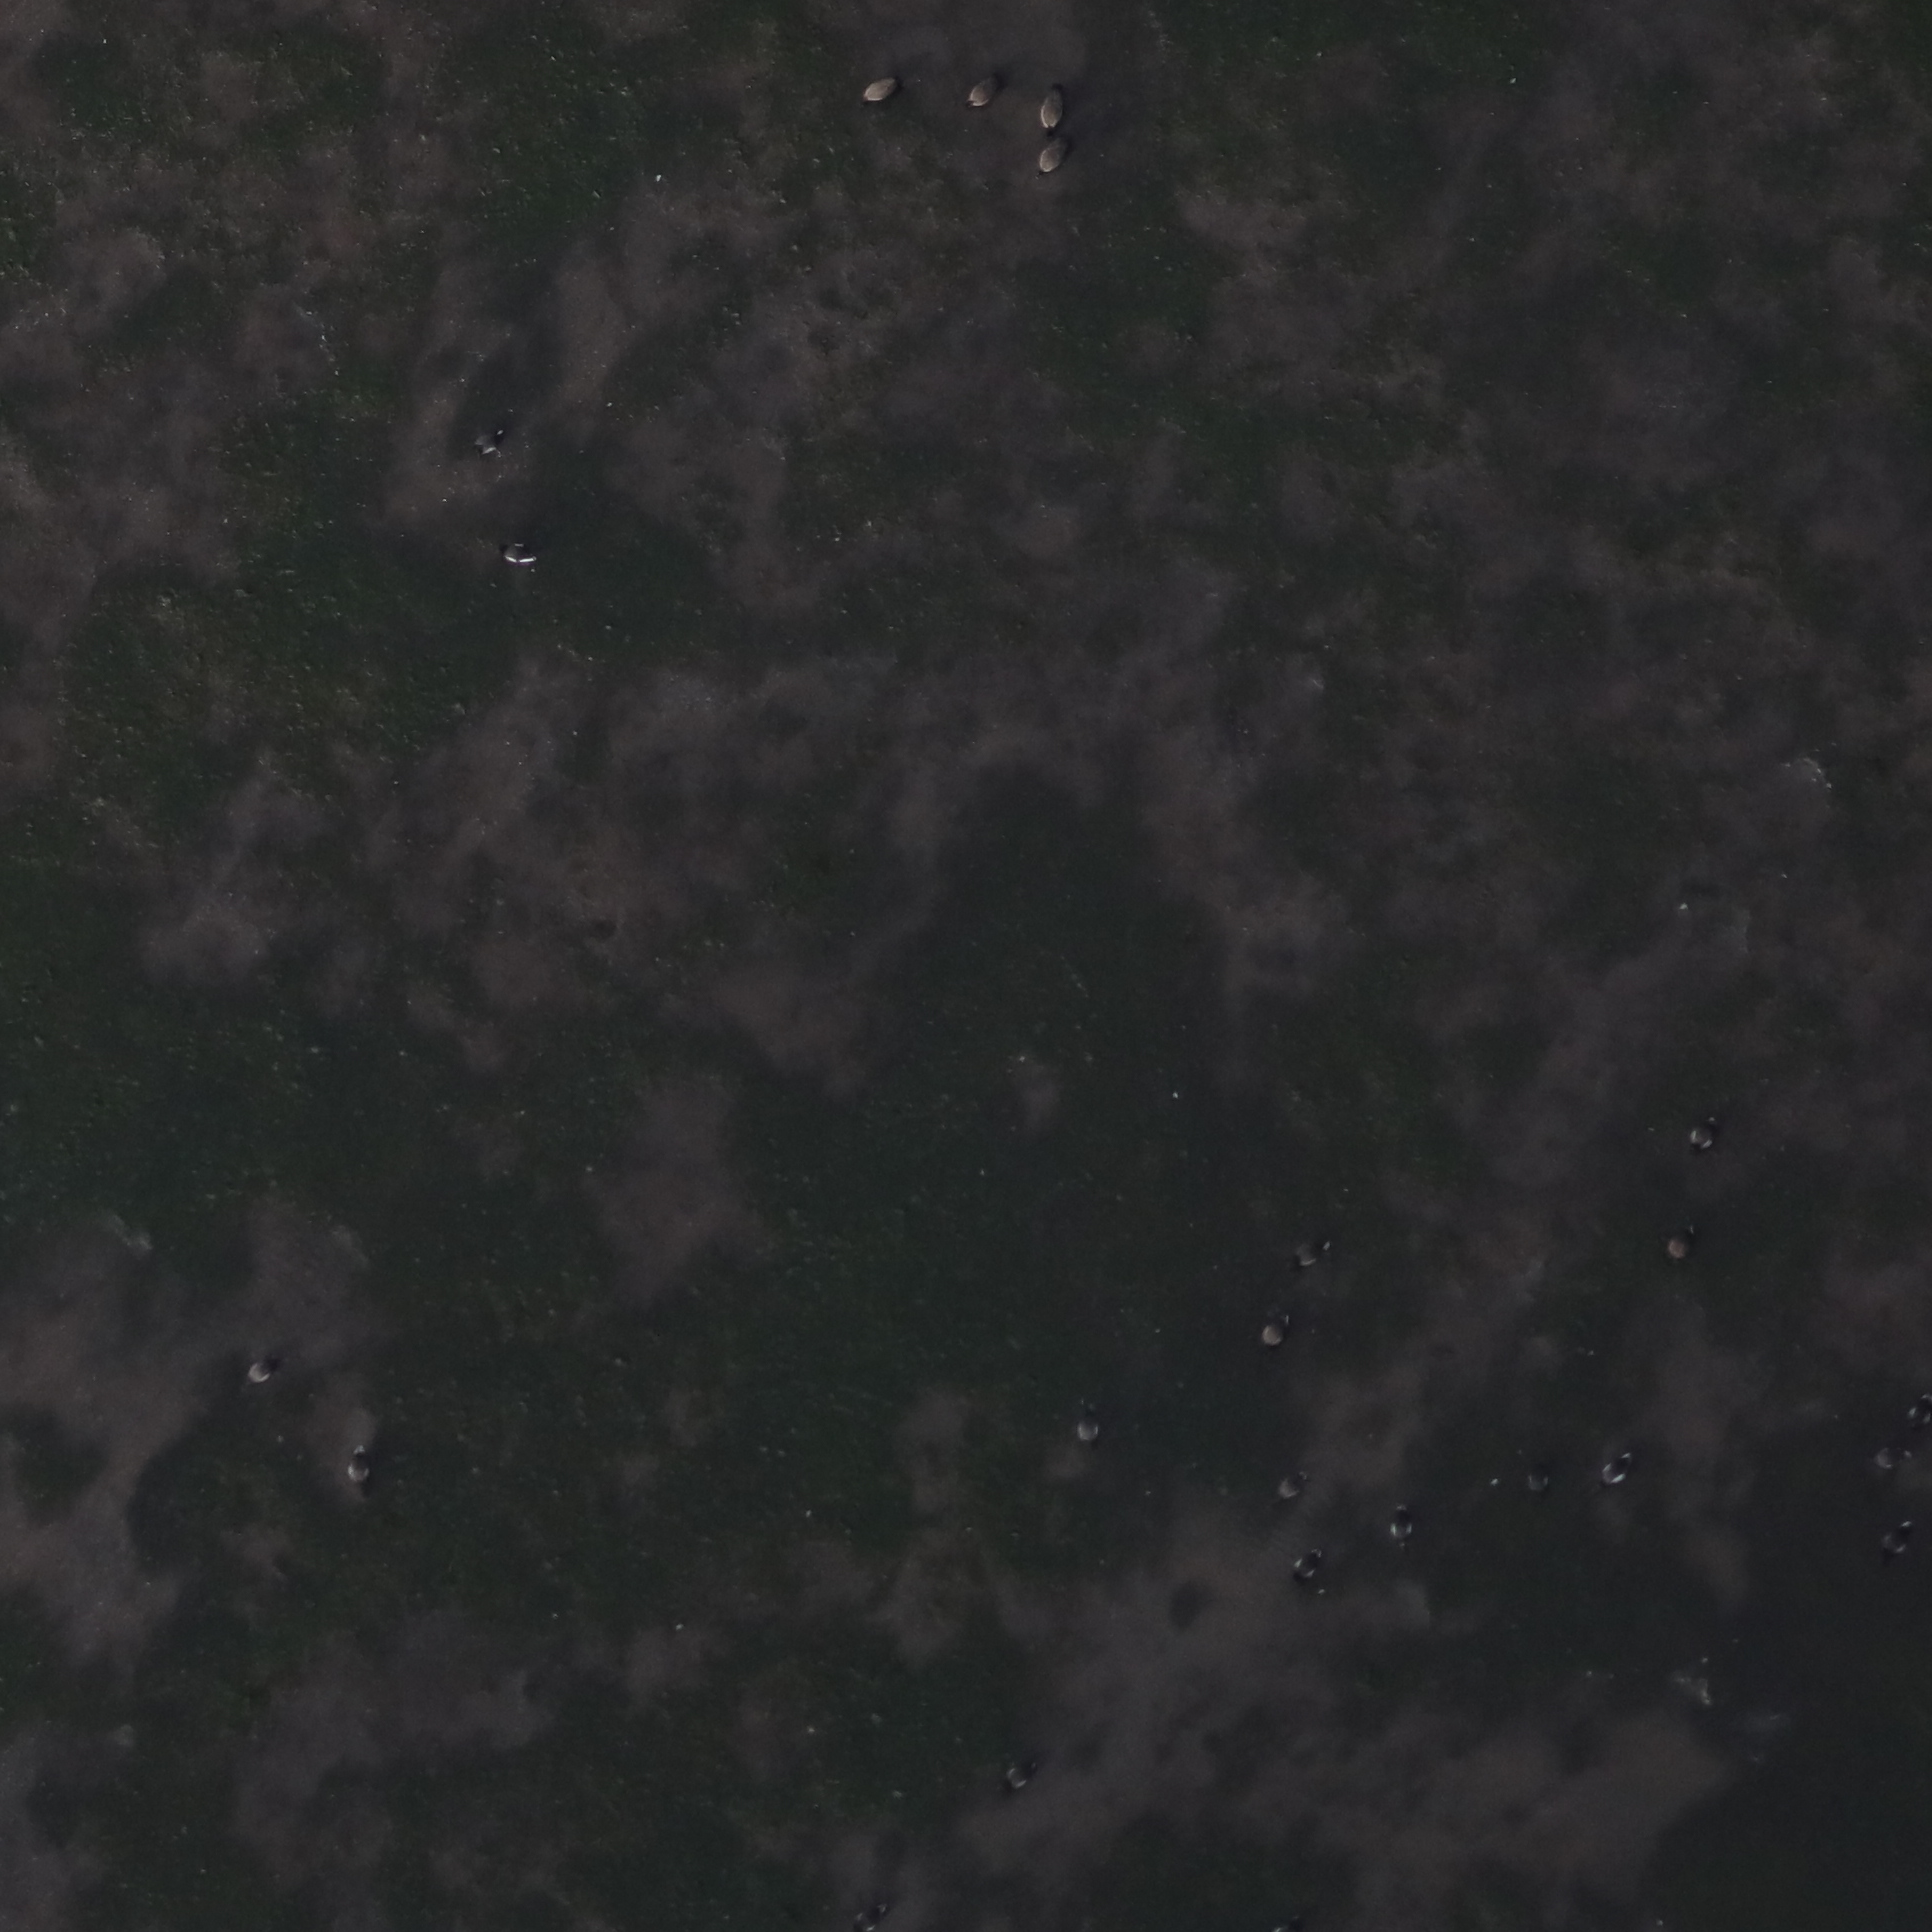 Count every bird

22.